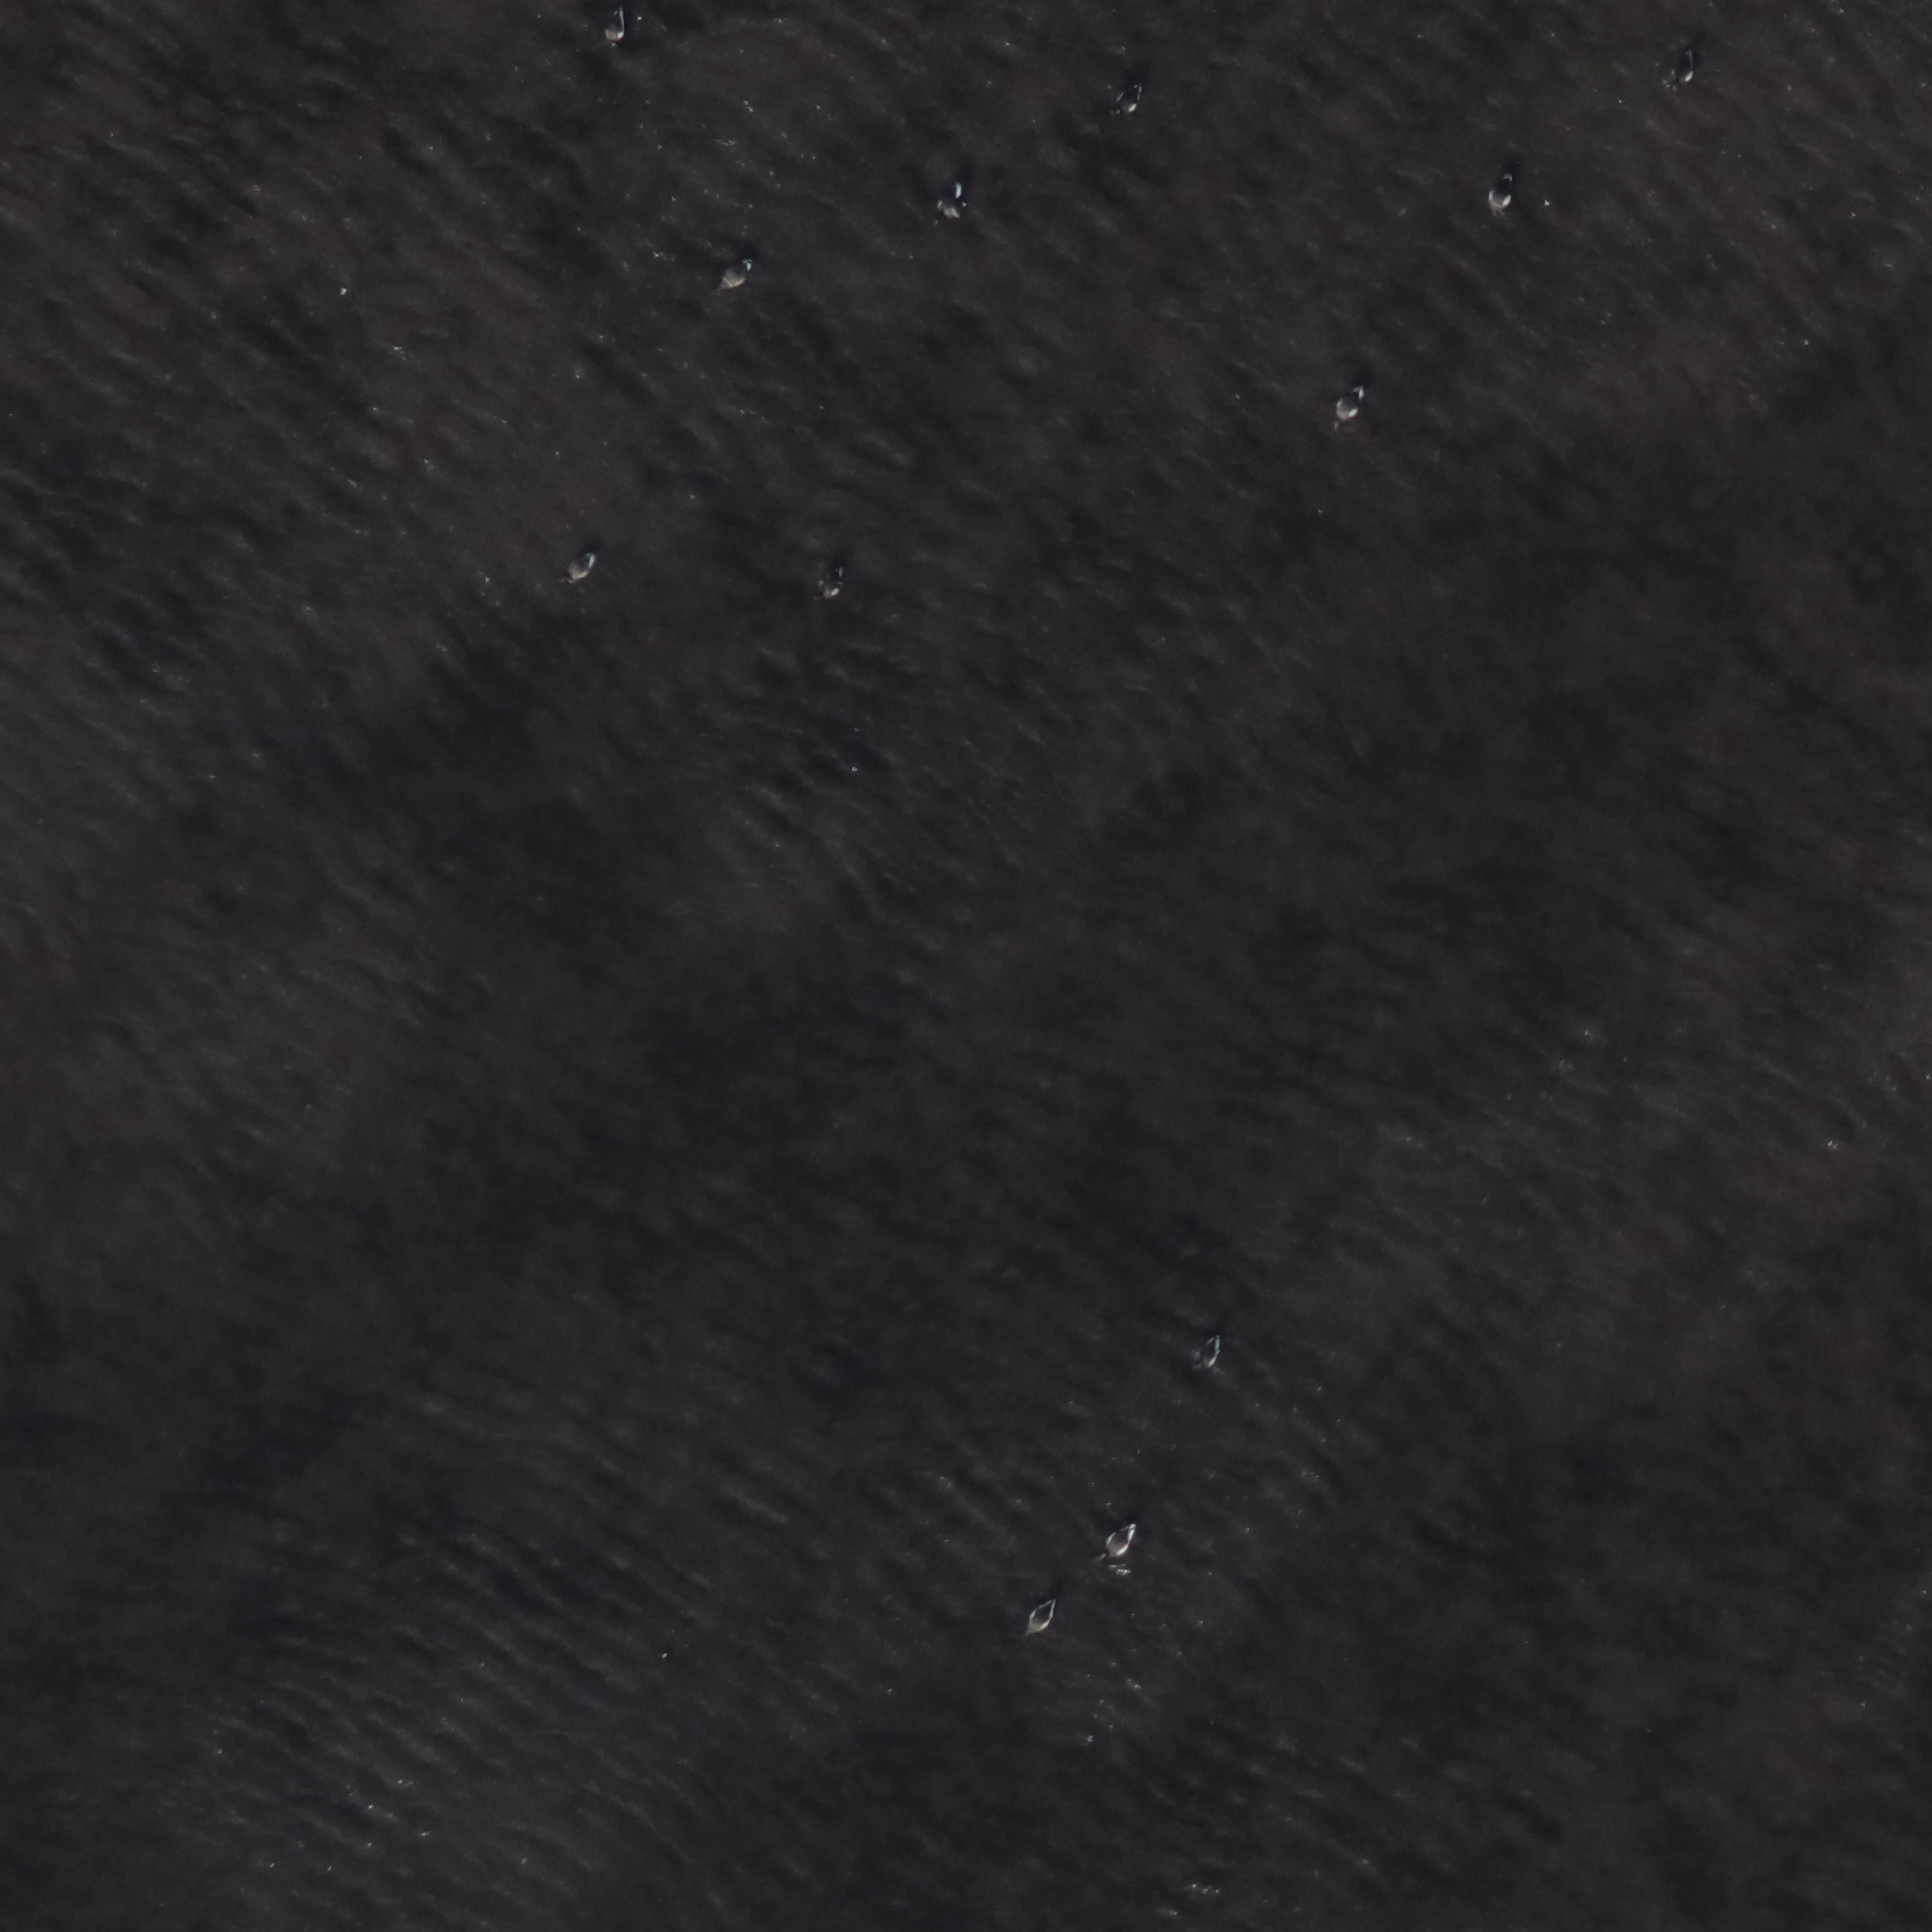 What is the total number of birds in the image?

10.